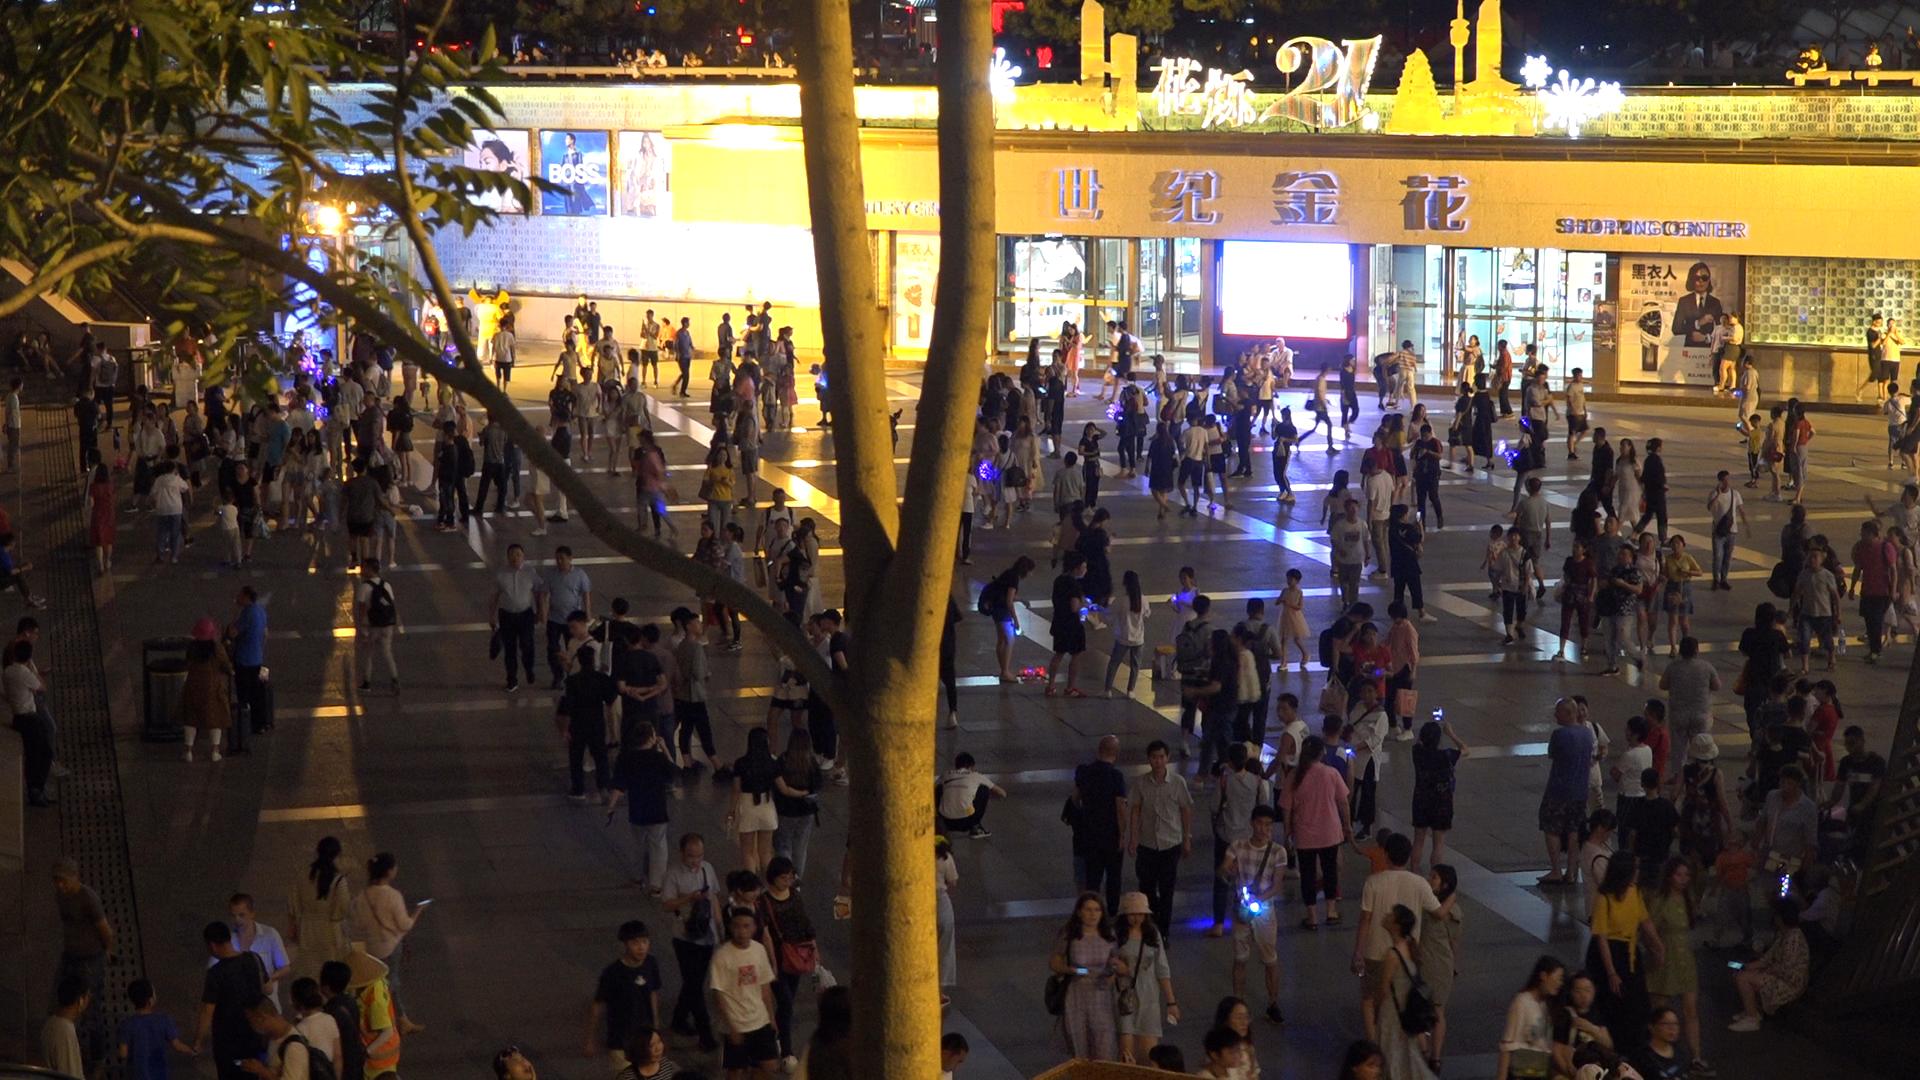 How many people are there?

282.